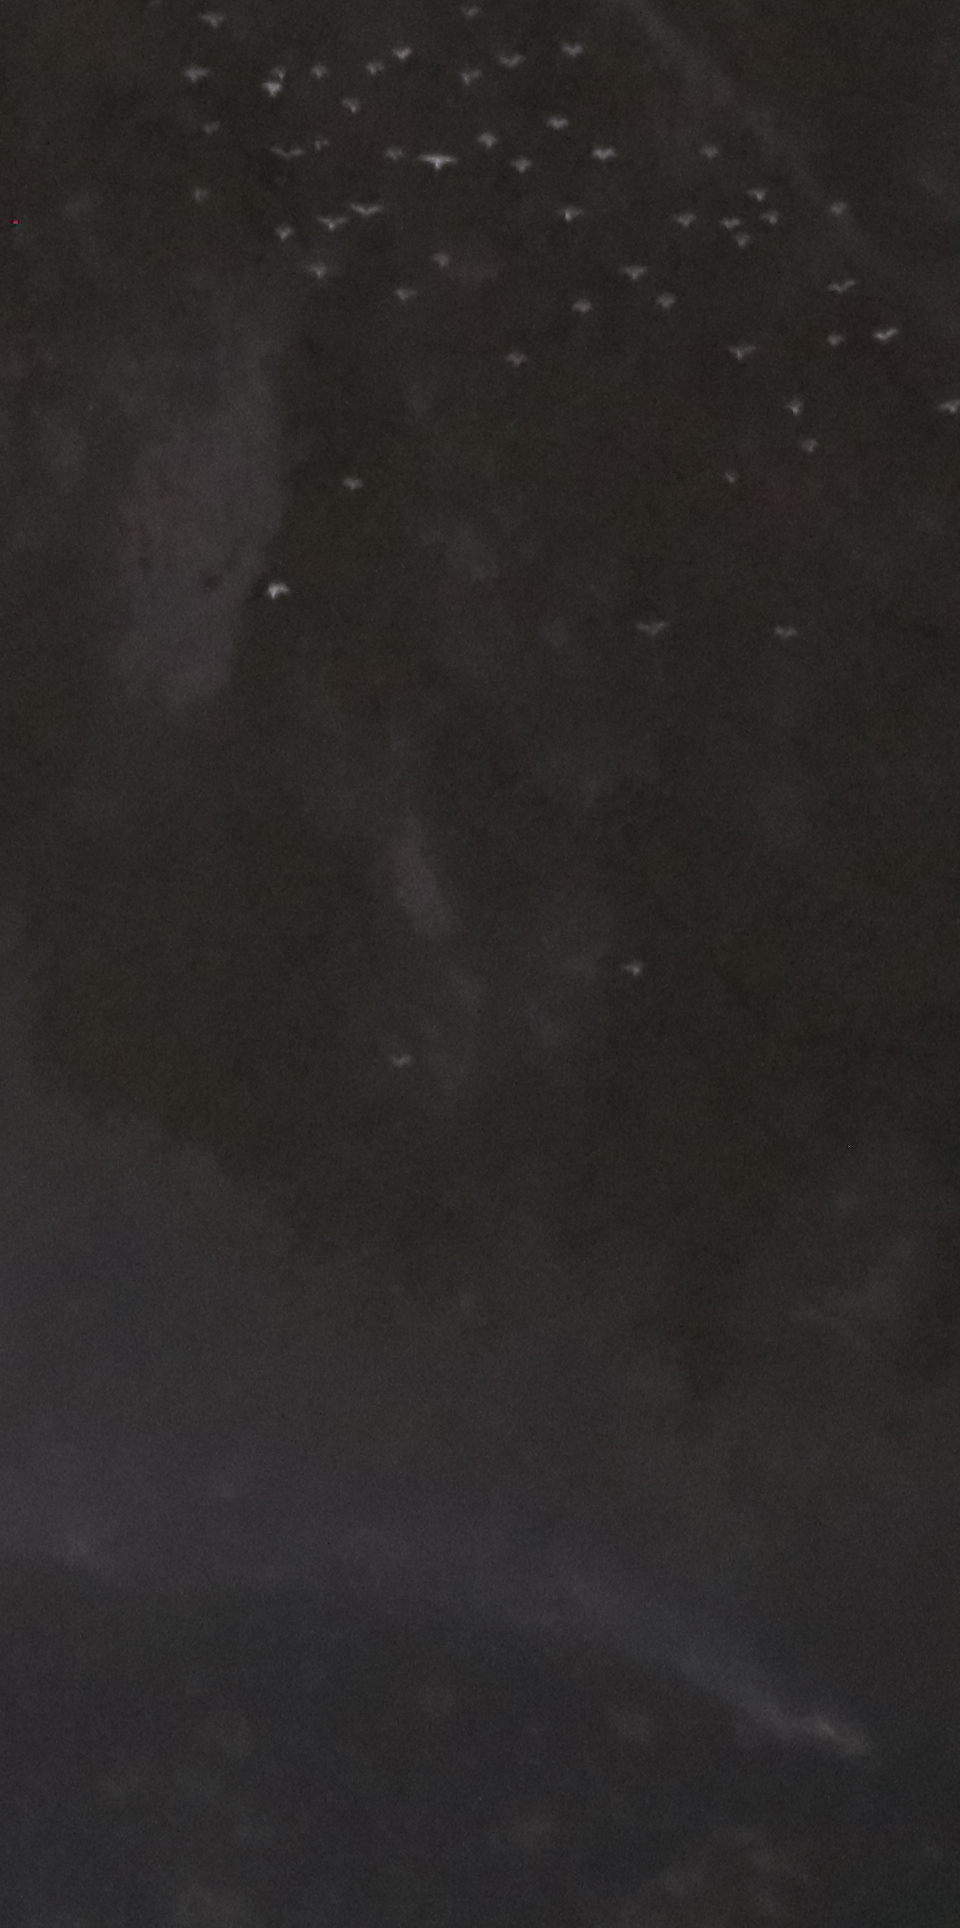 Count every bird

53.